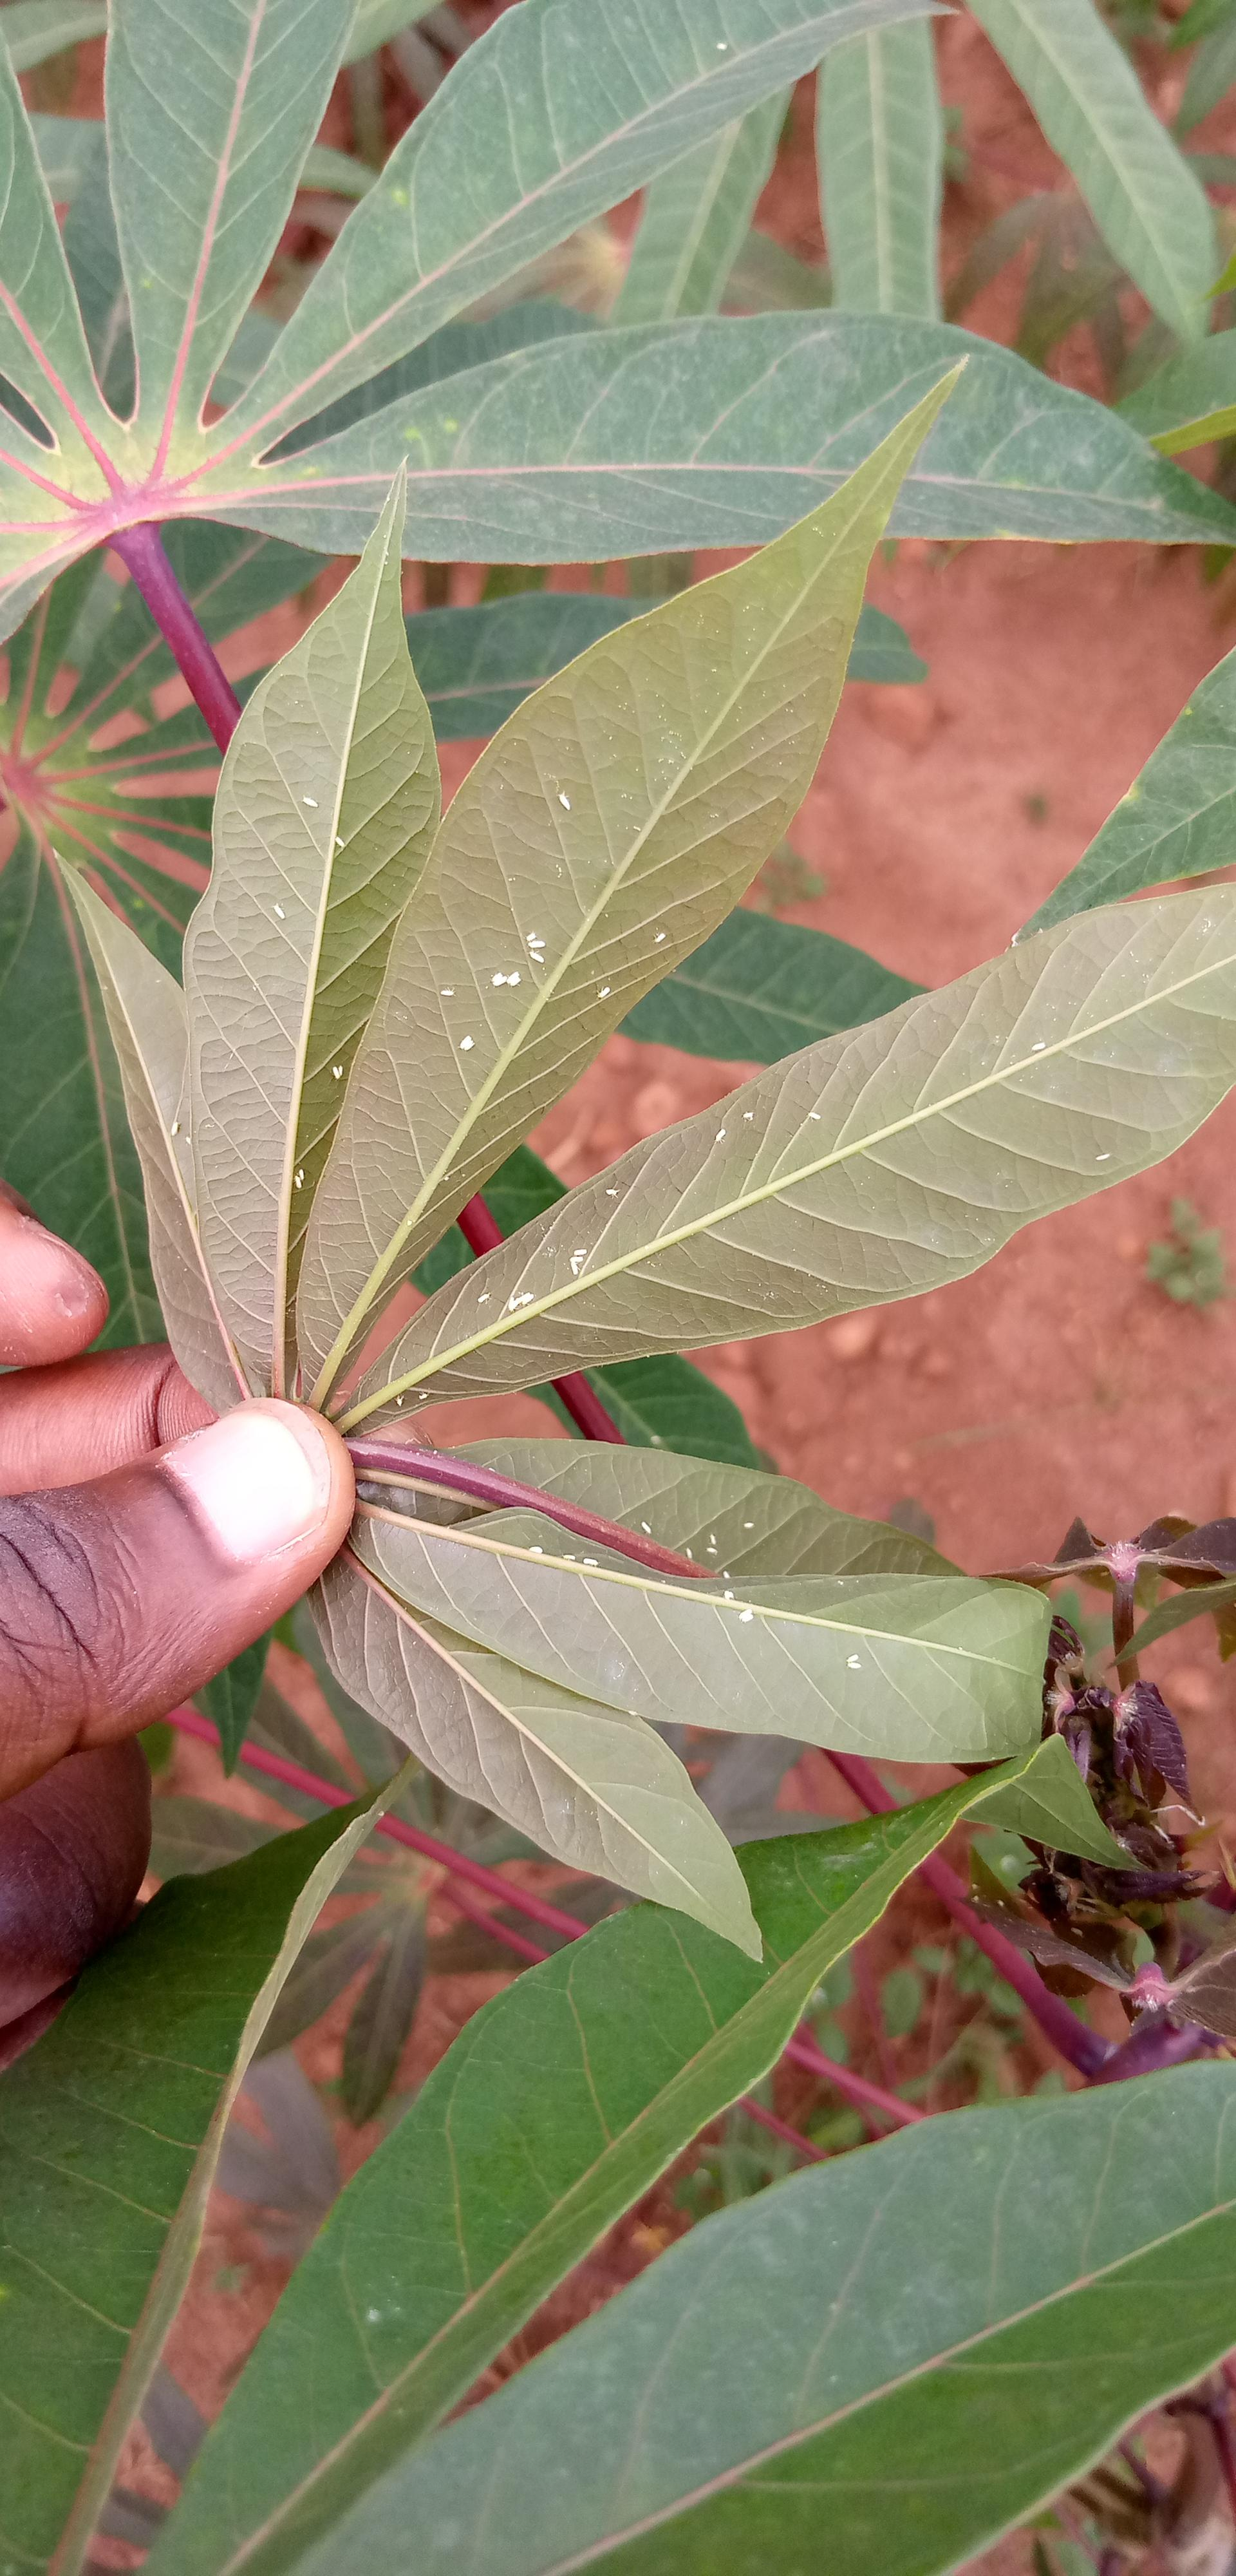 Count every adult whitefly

41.